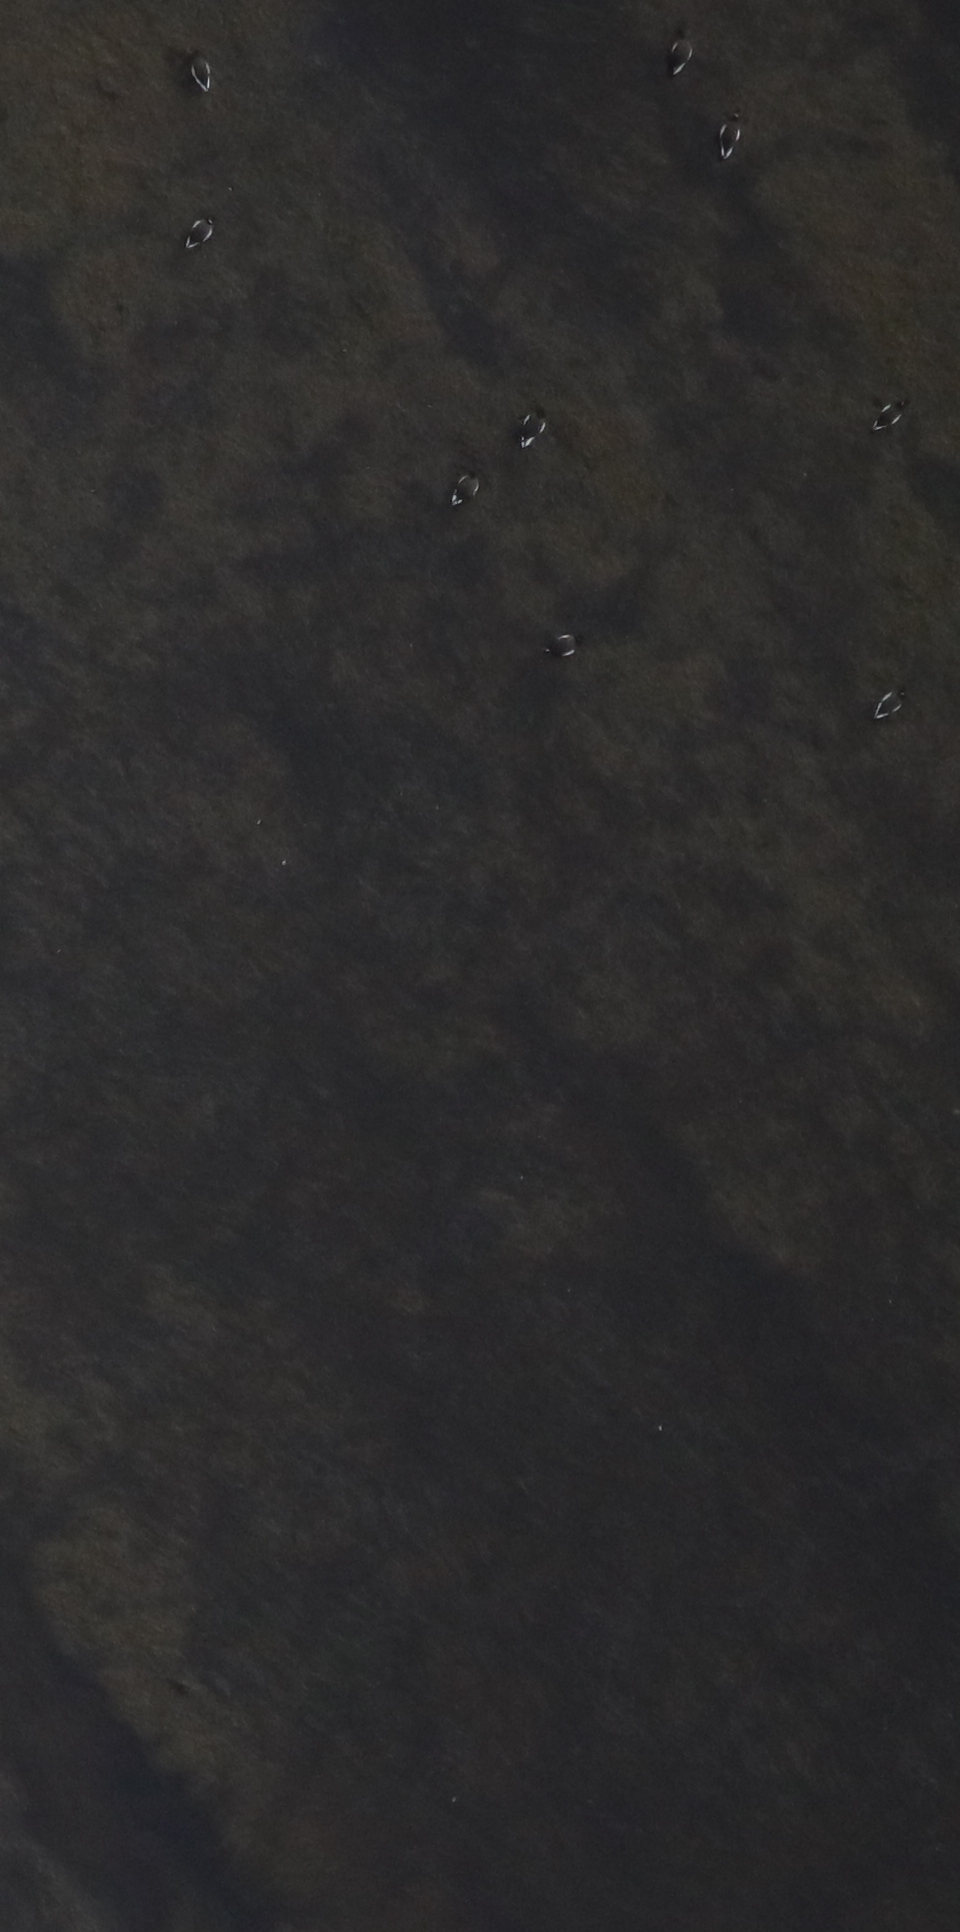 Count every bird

9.